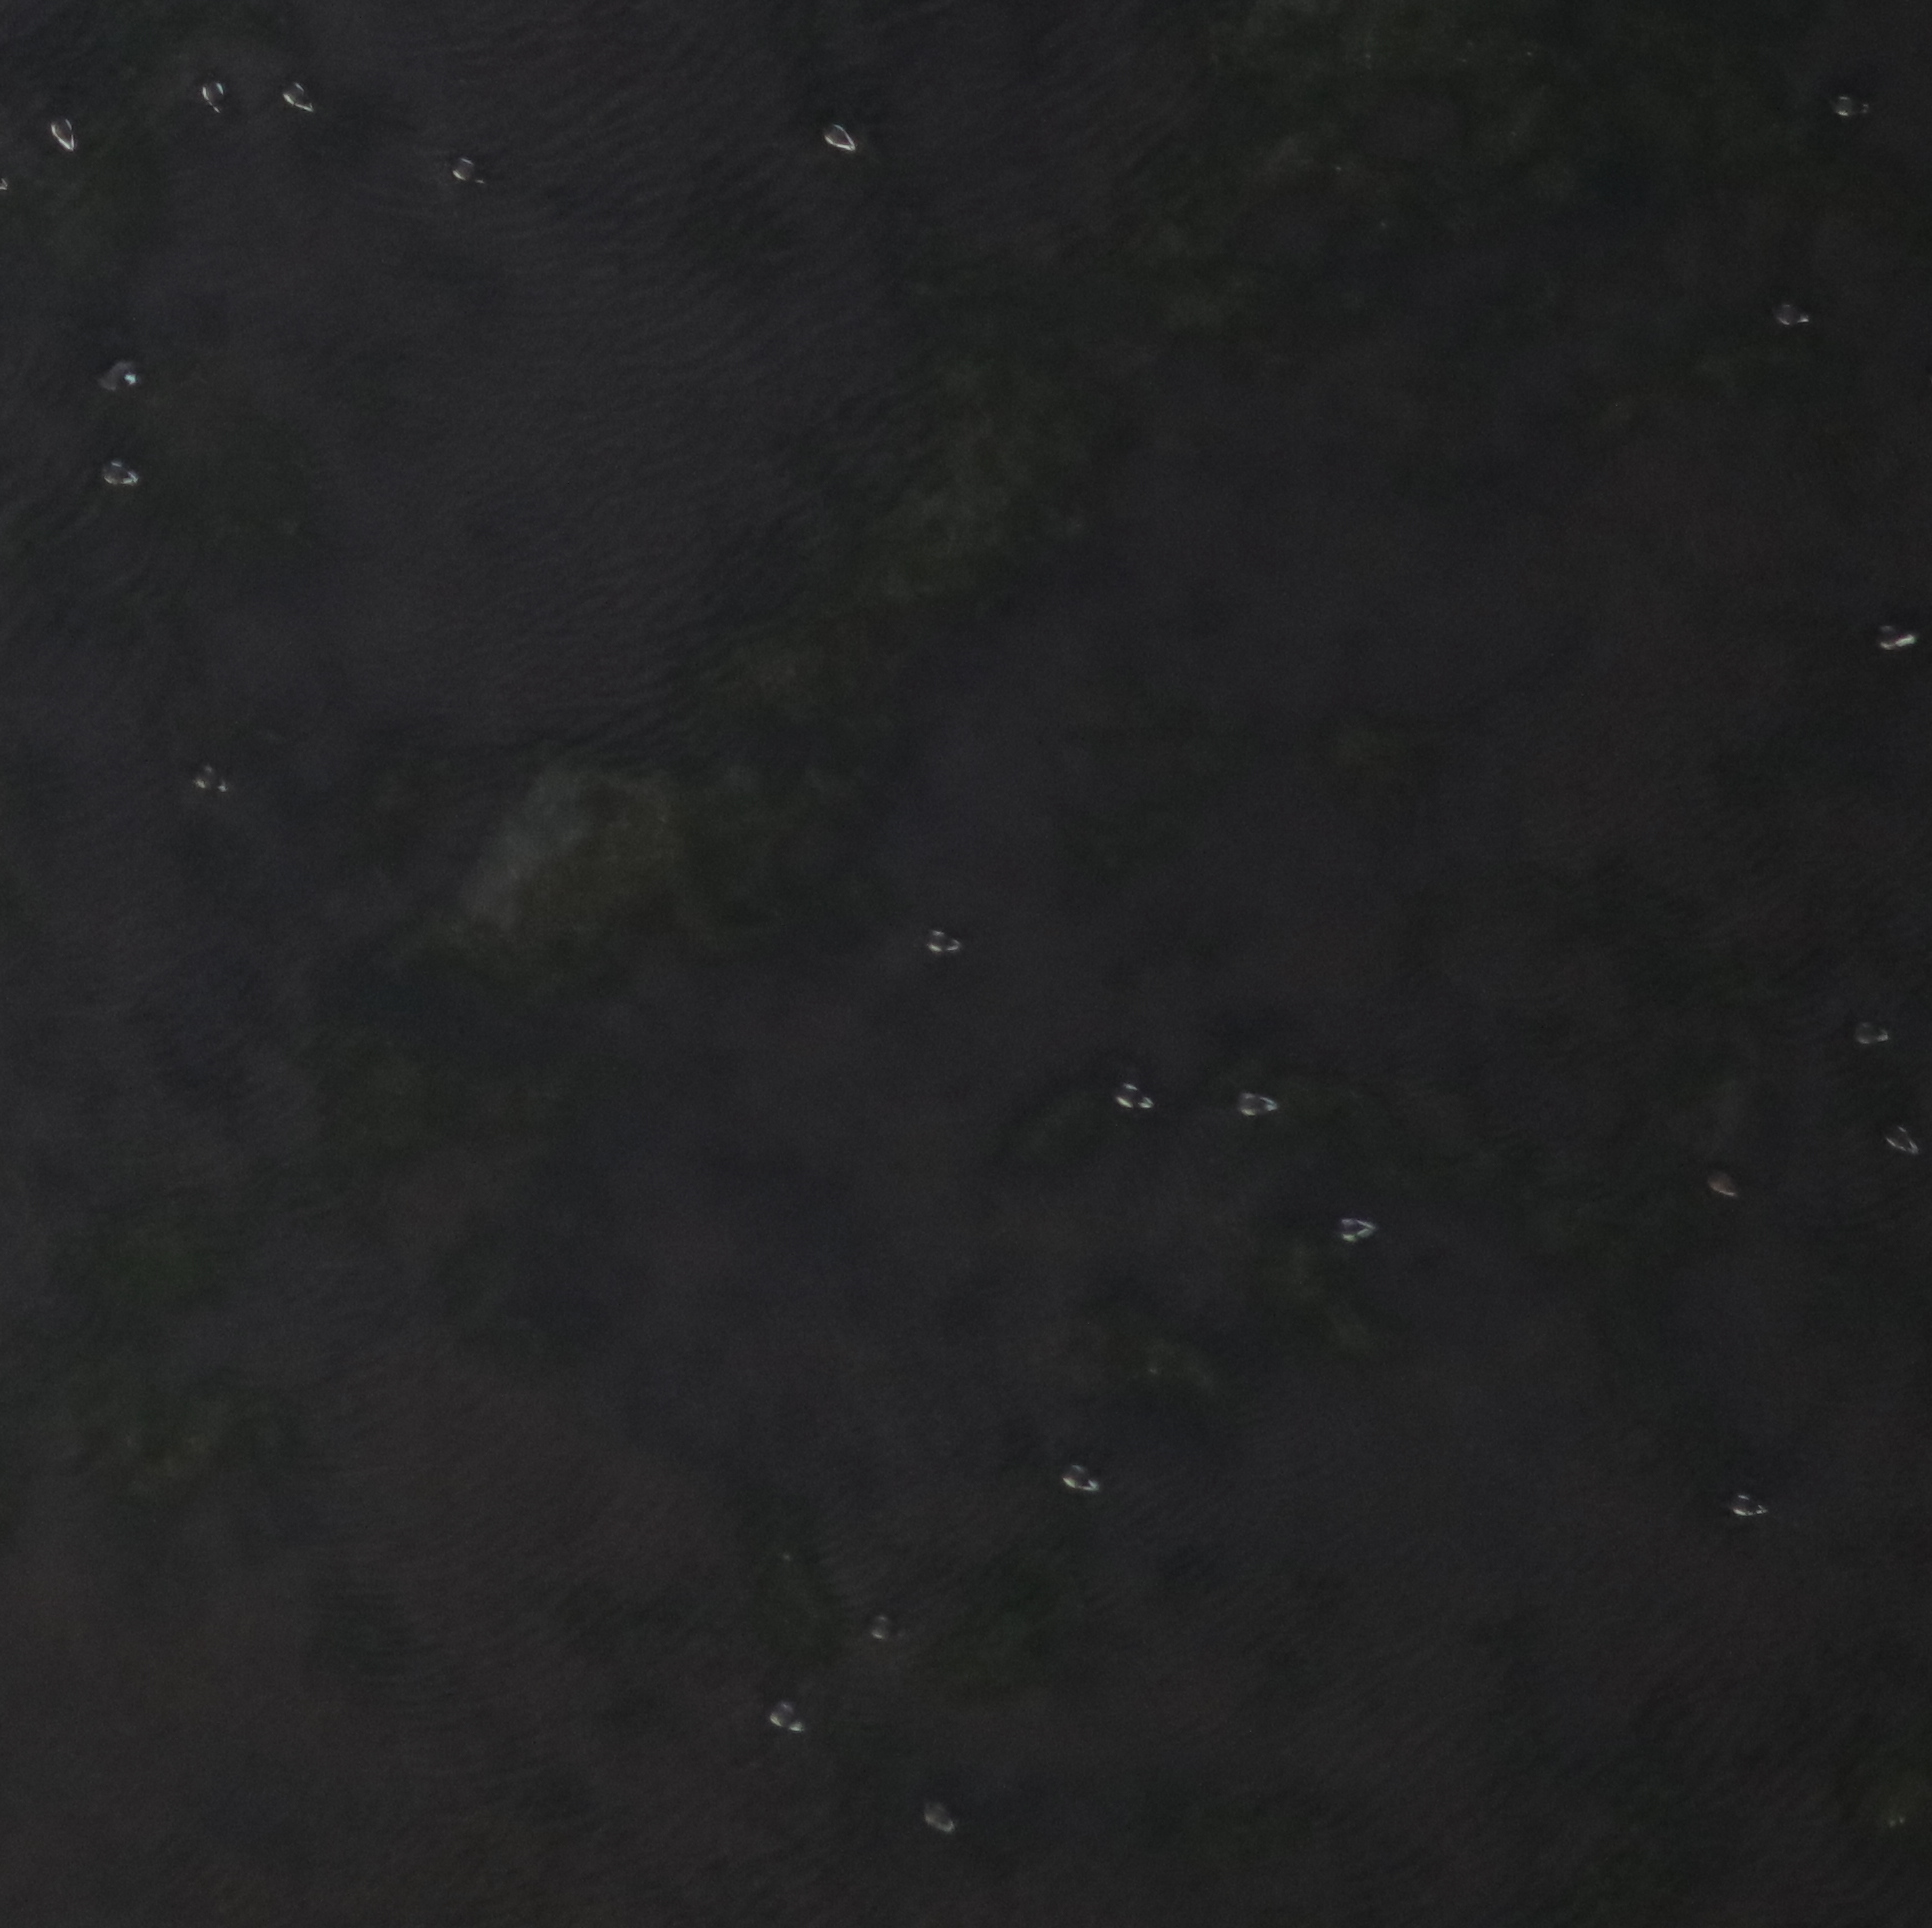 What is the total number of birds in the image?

23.